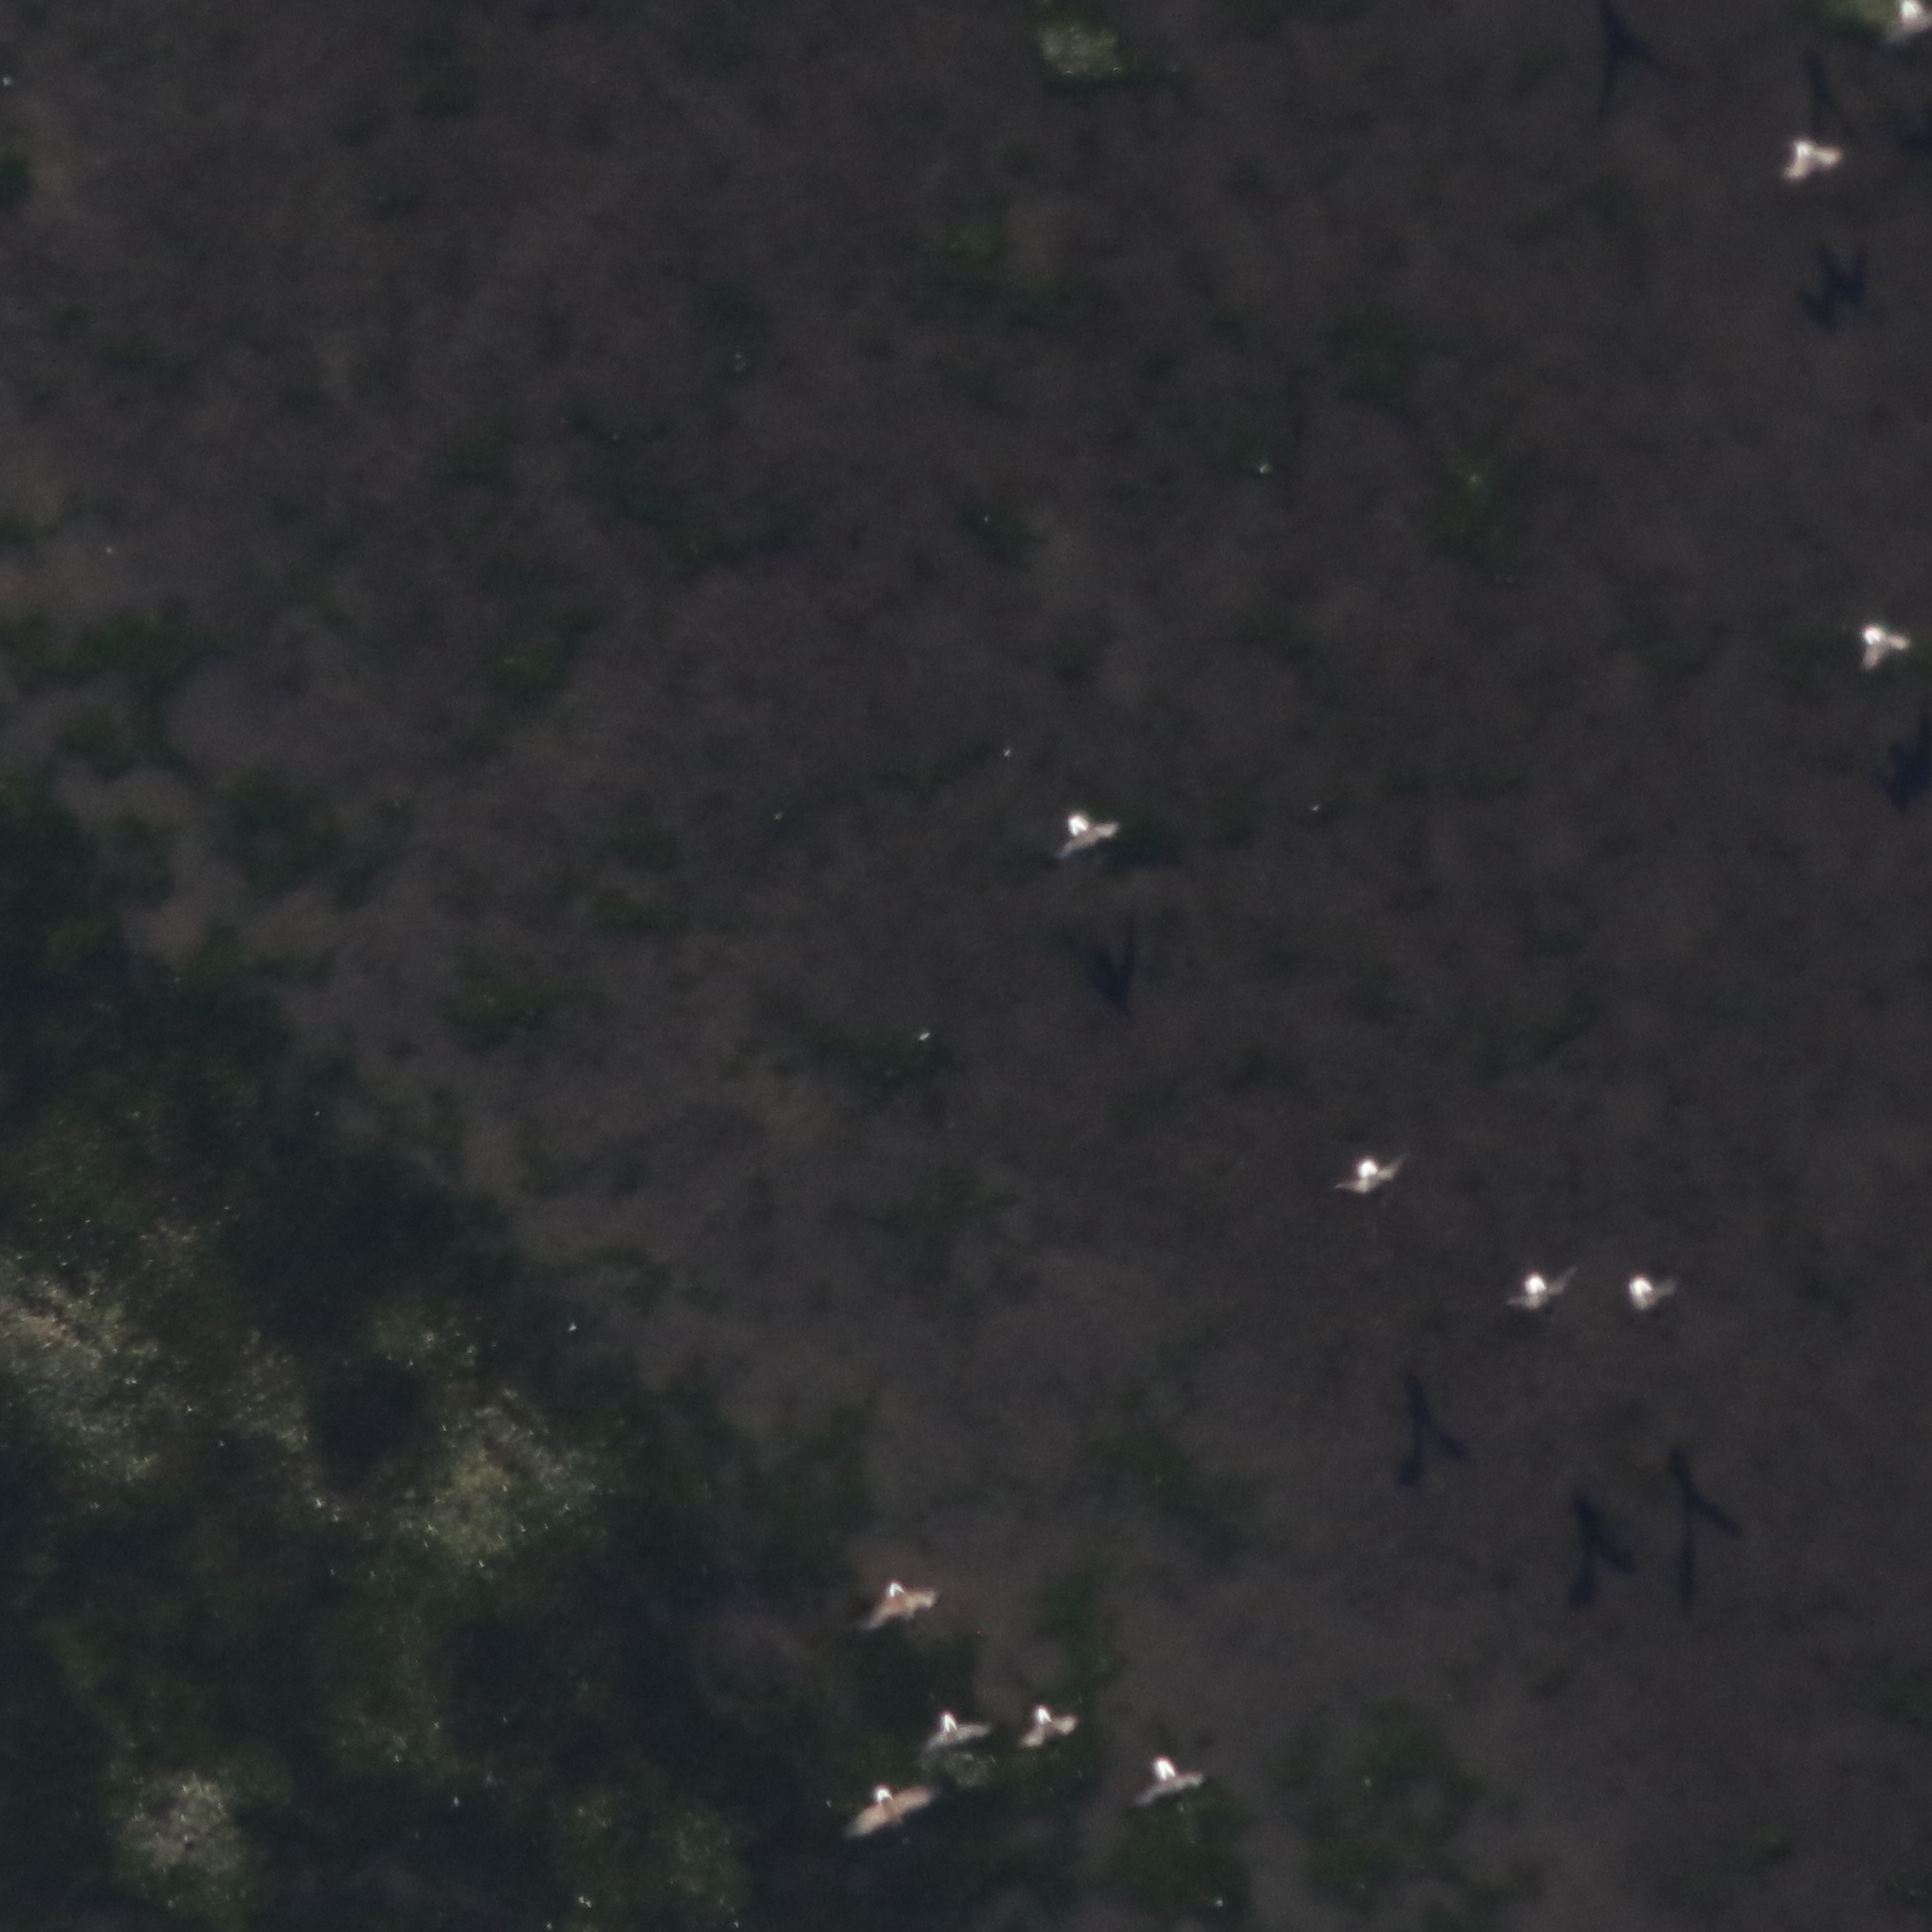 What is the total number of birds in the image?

12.